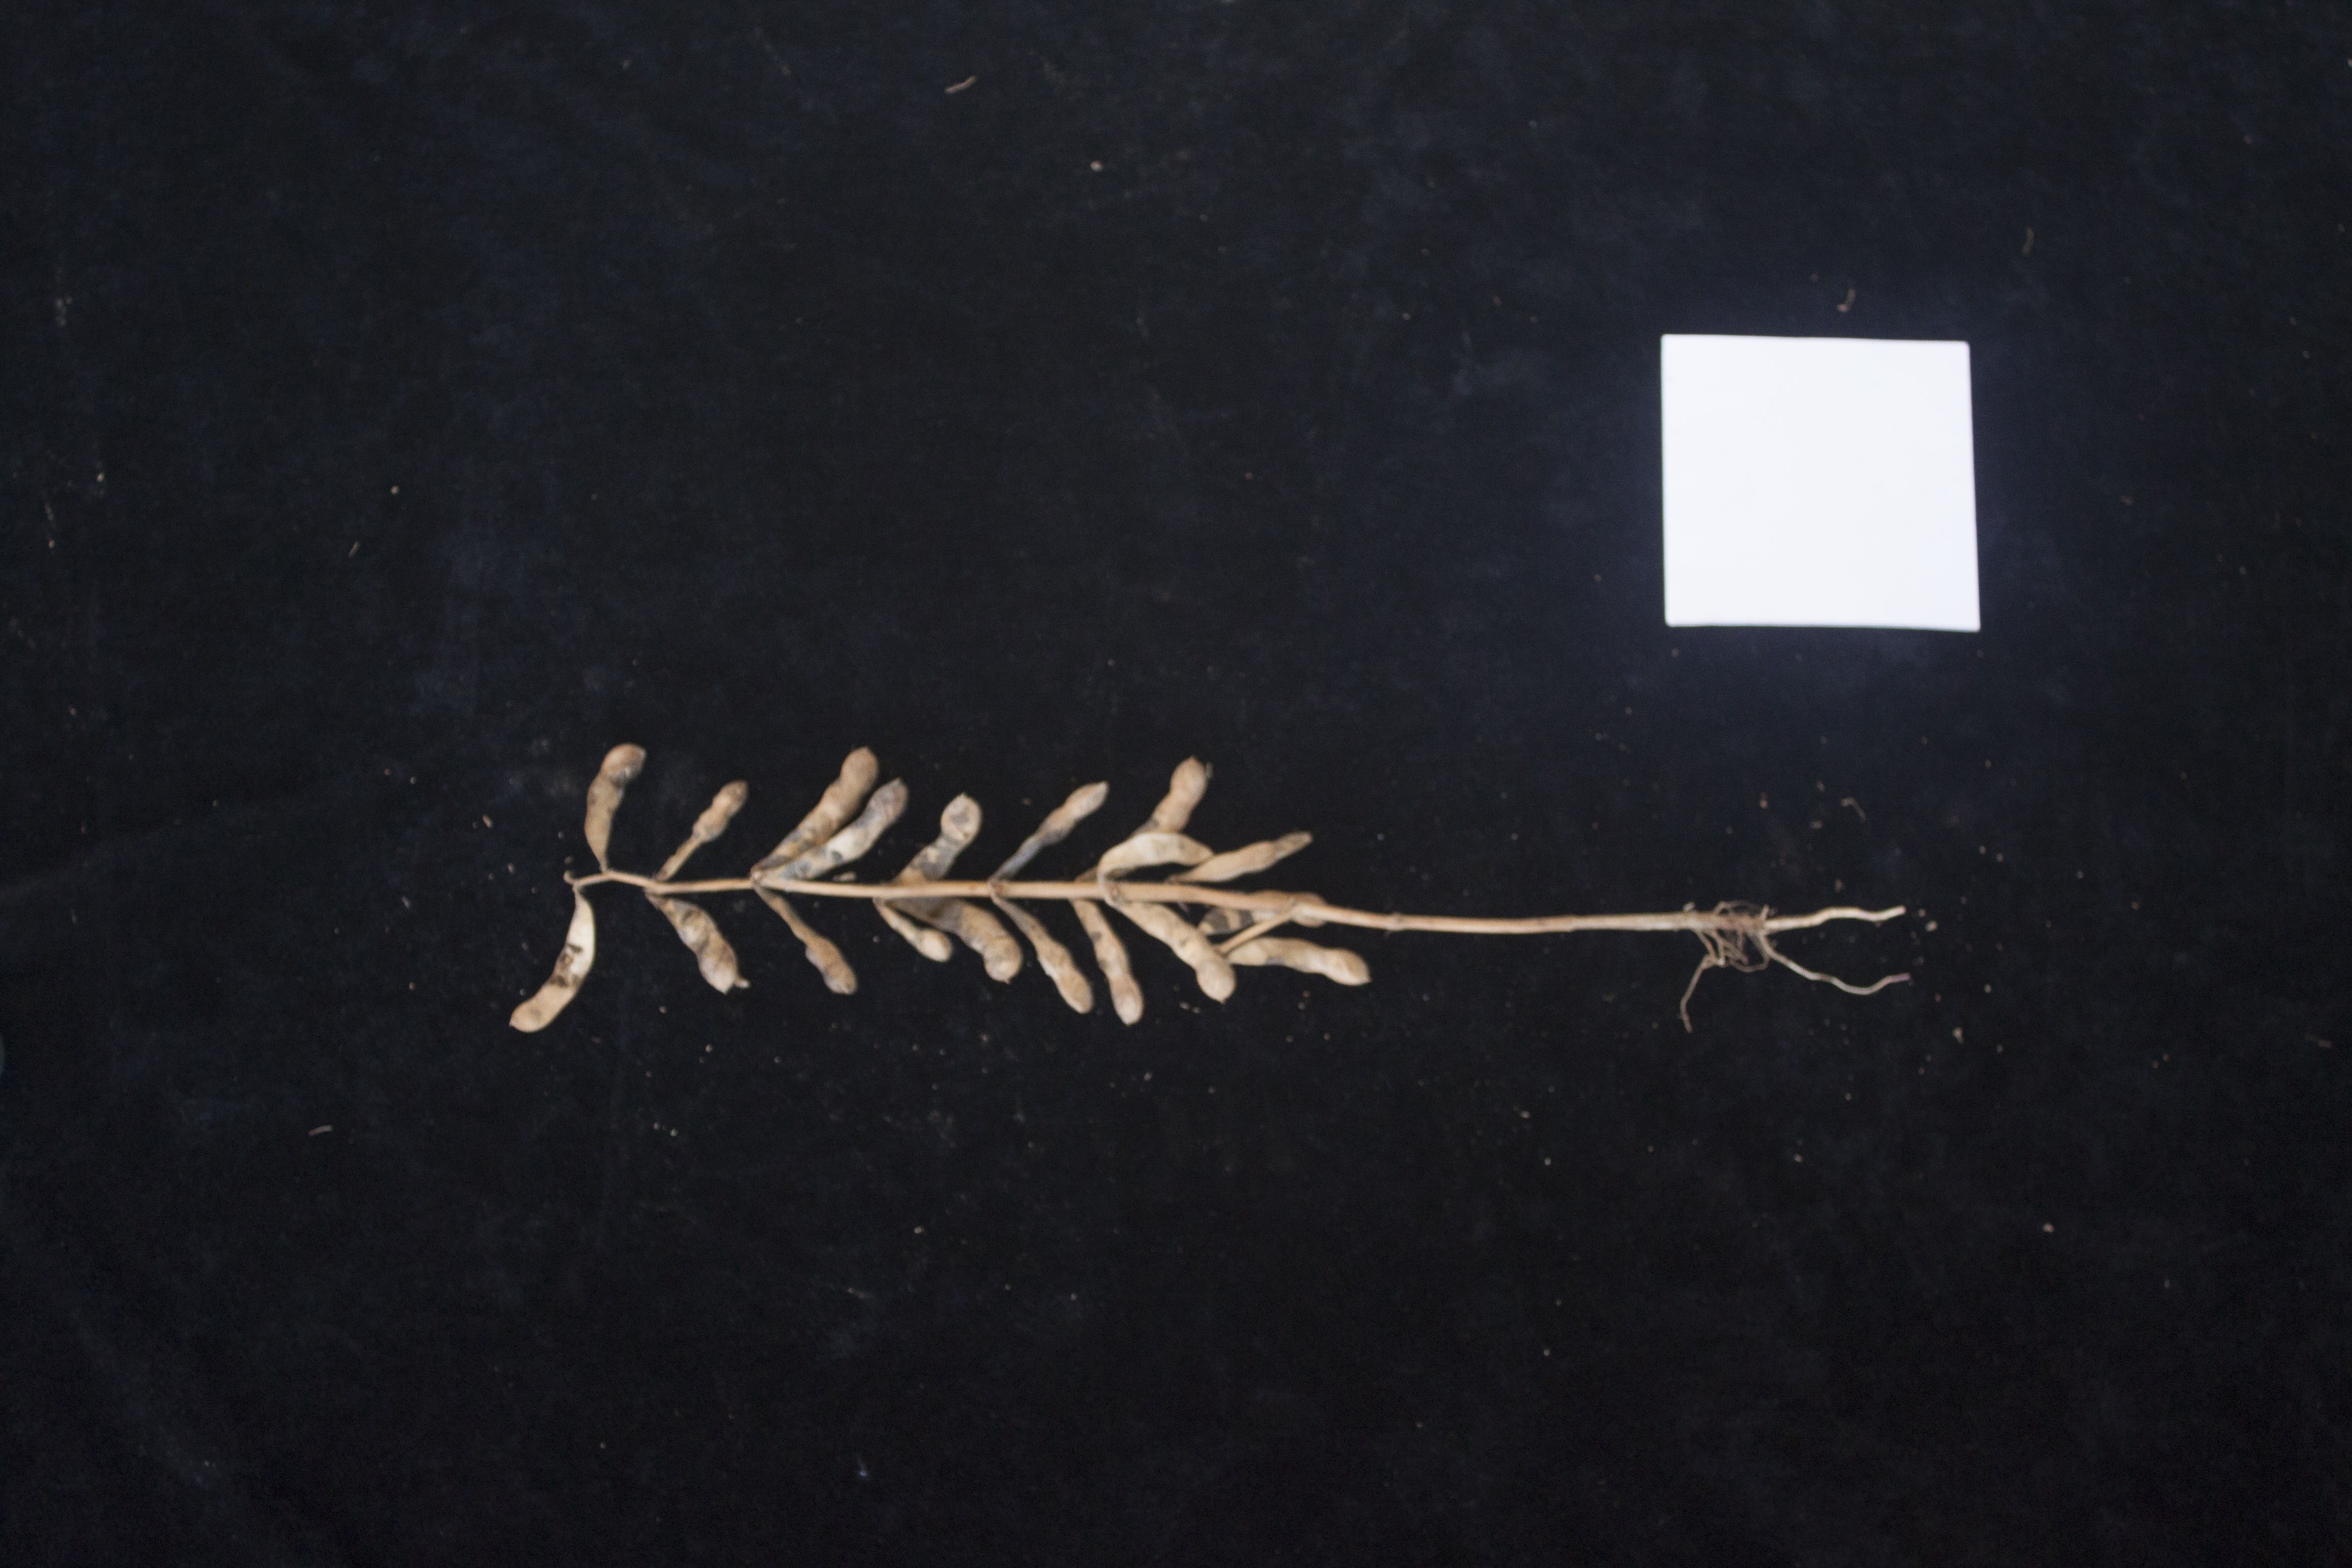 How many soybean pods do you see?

19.